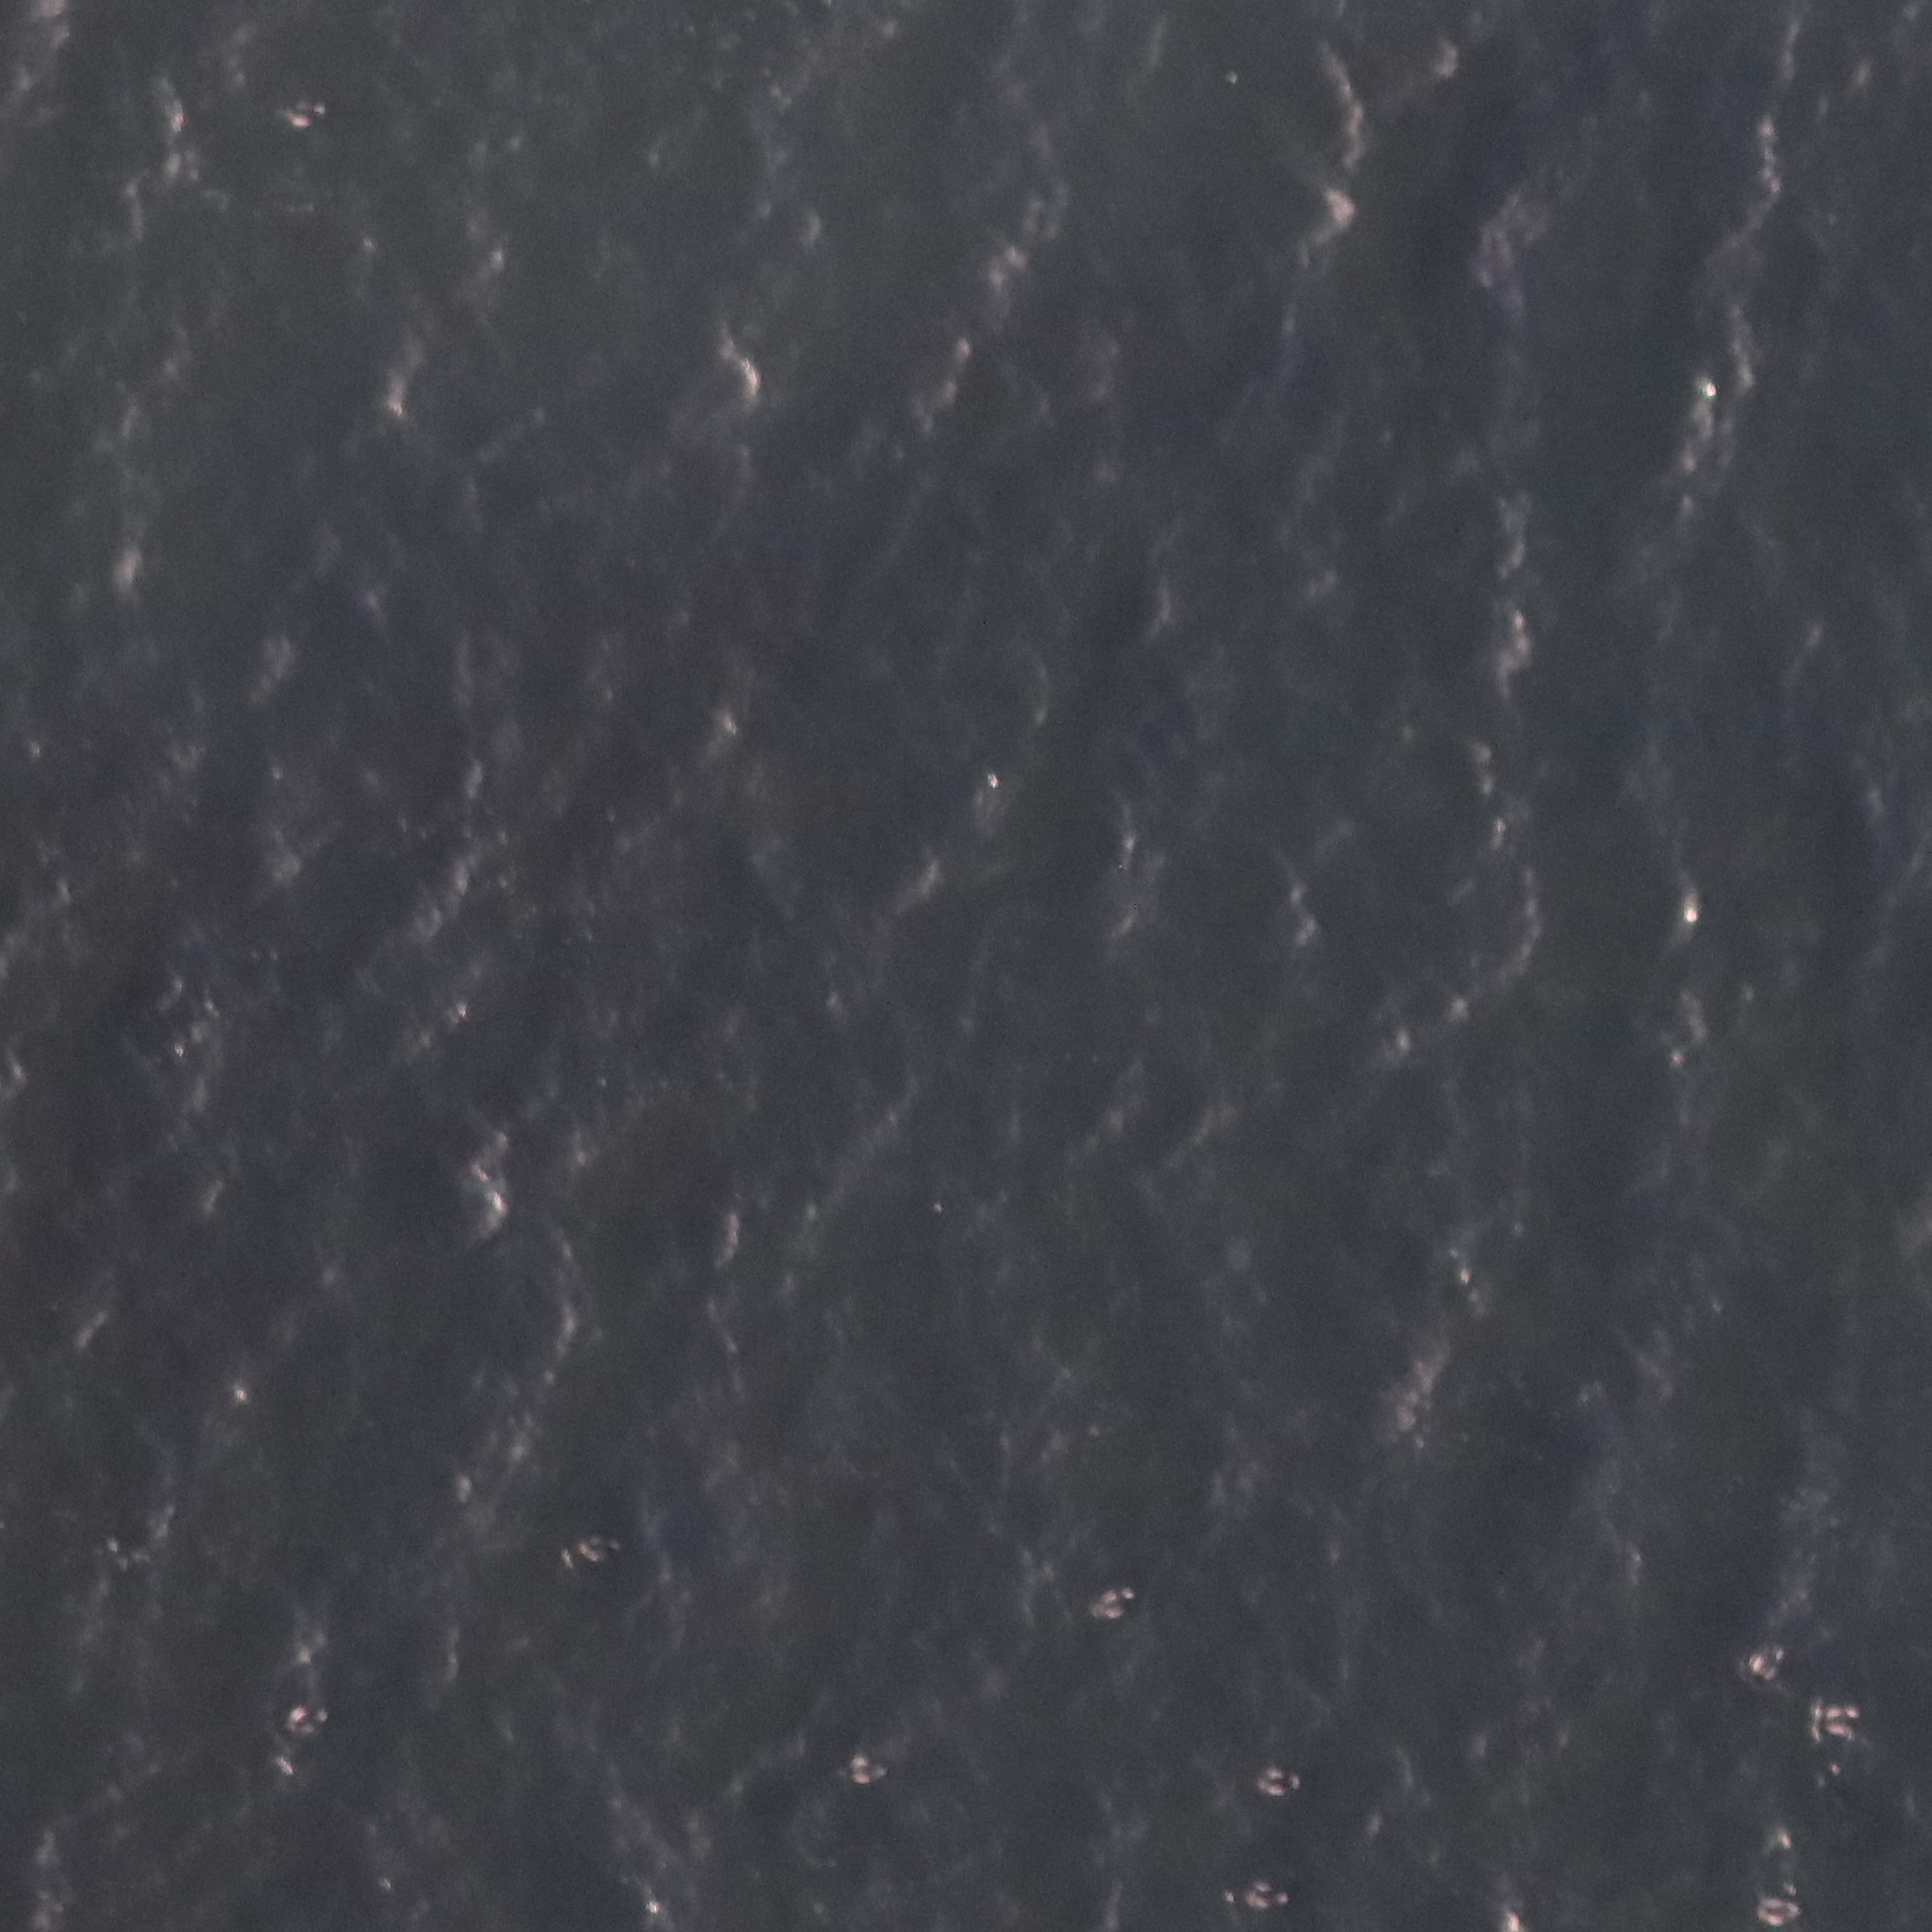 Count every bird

10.